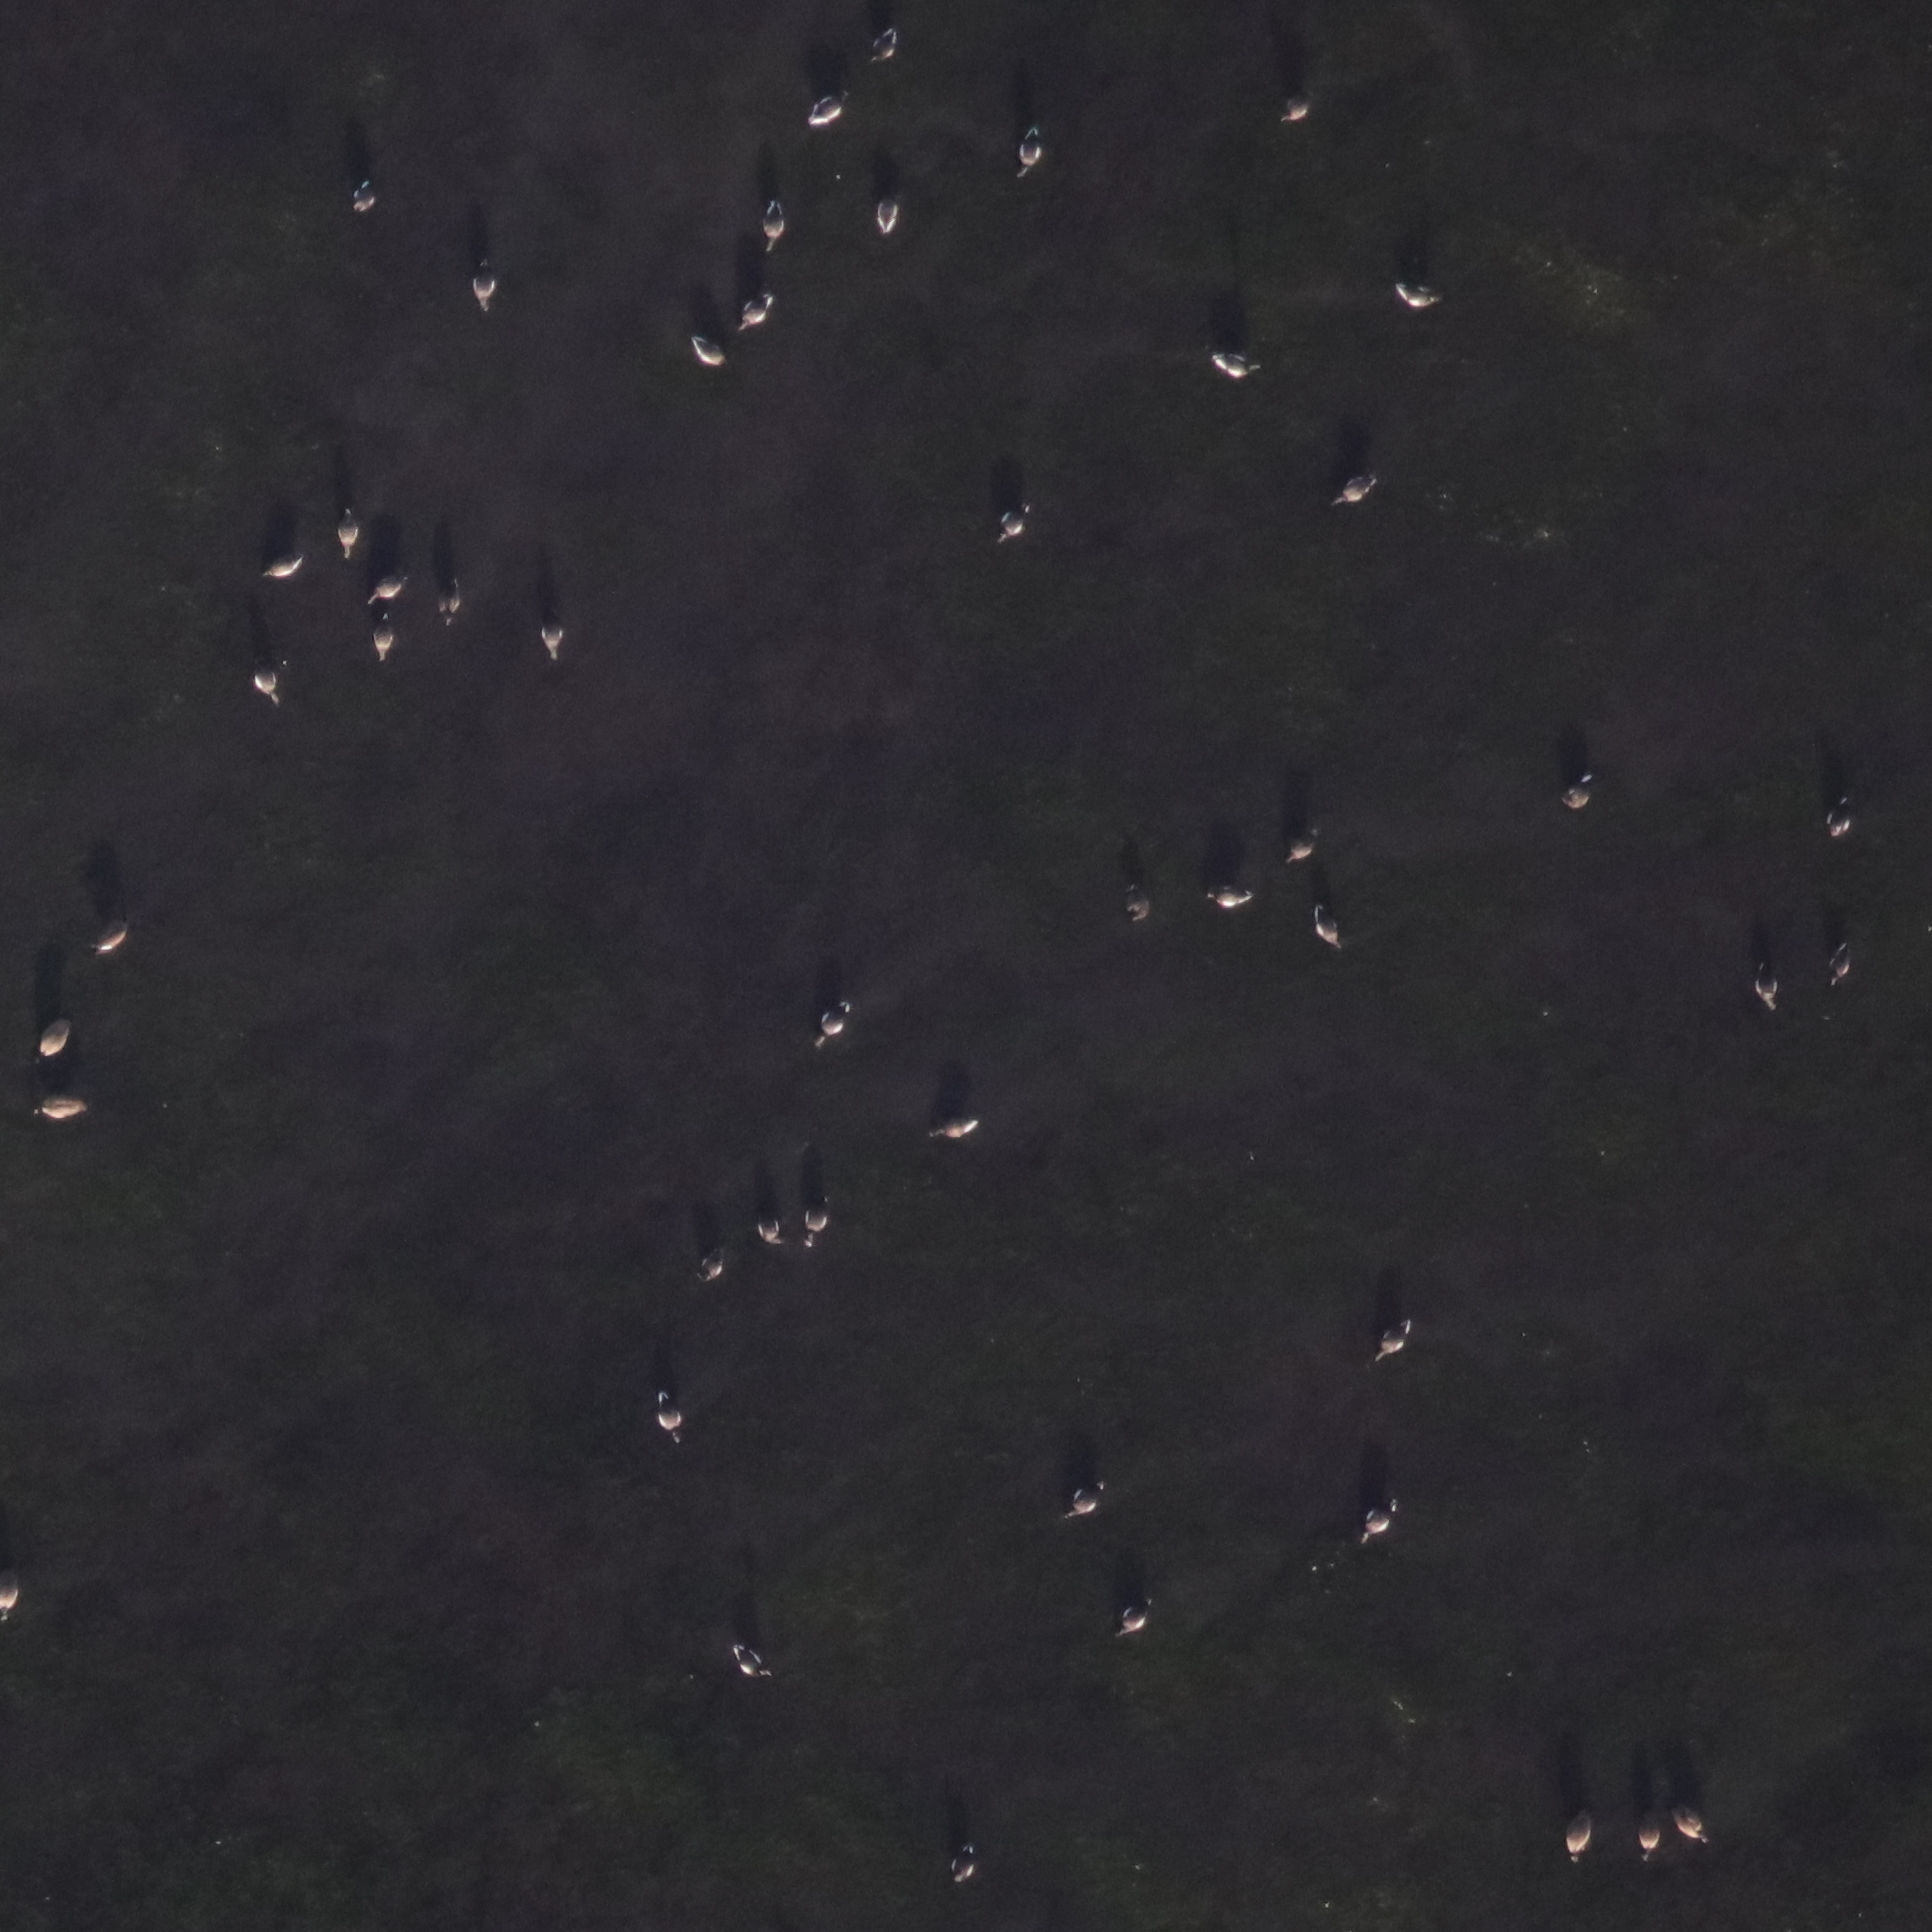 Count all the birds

48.